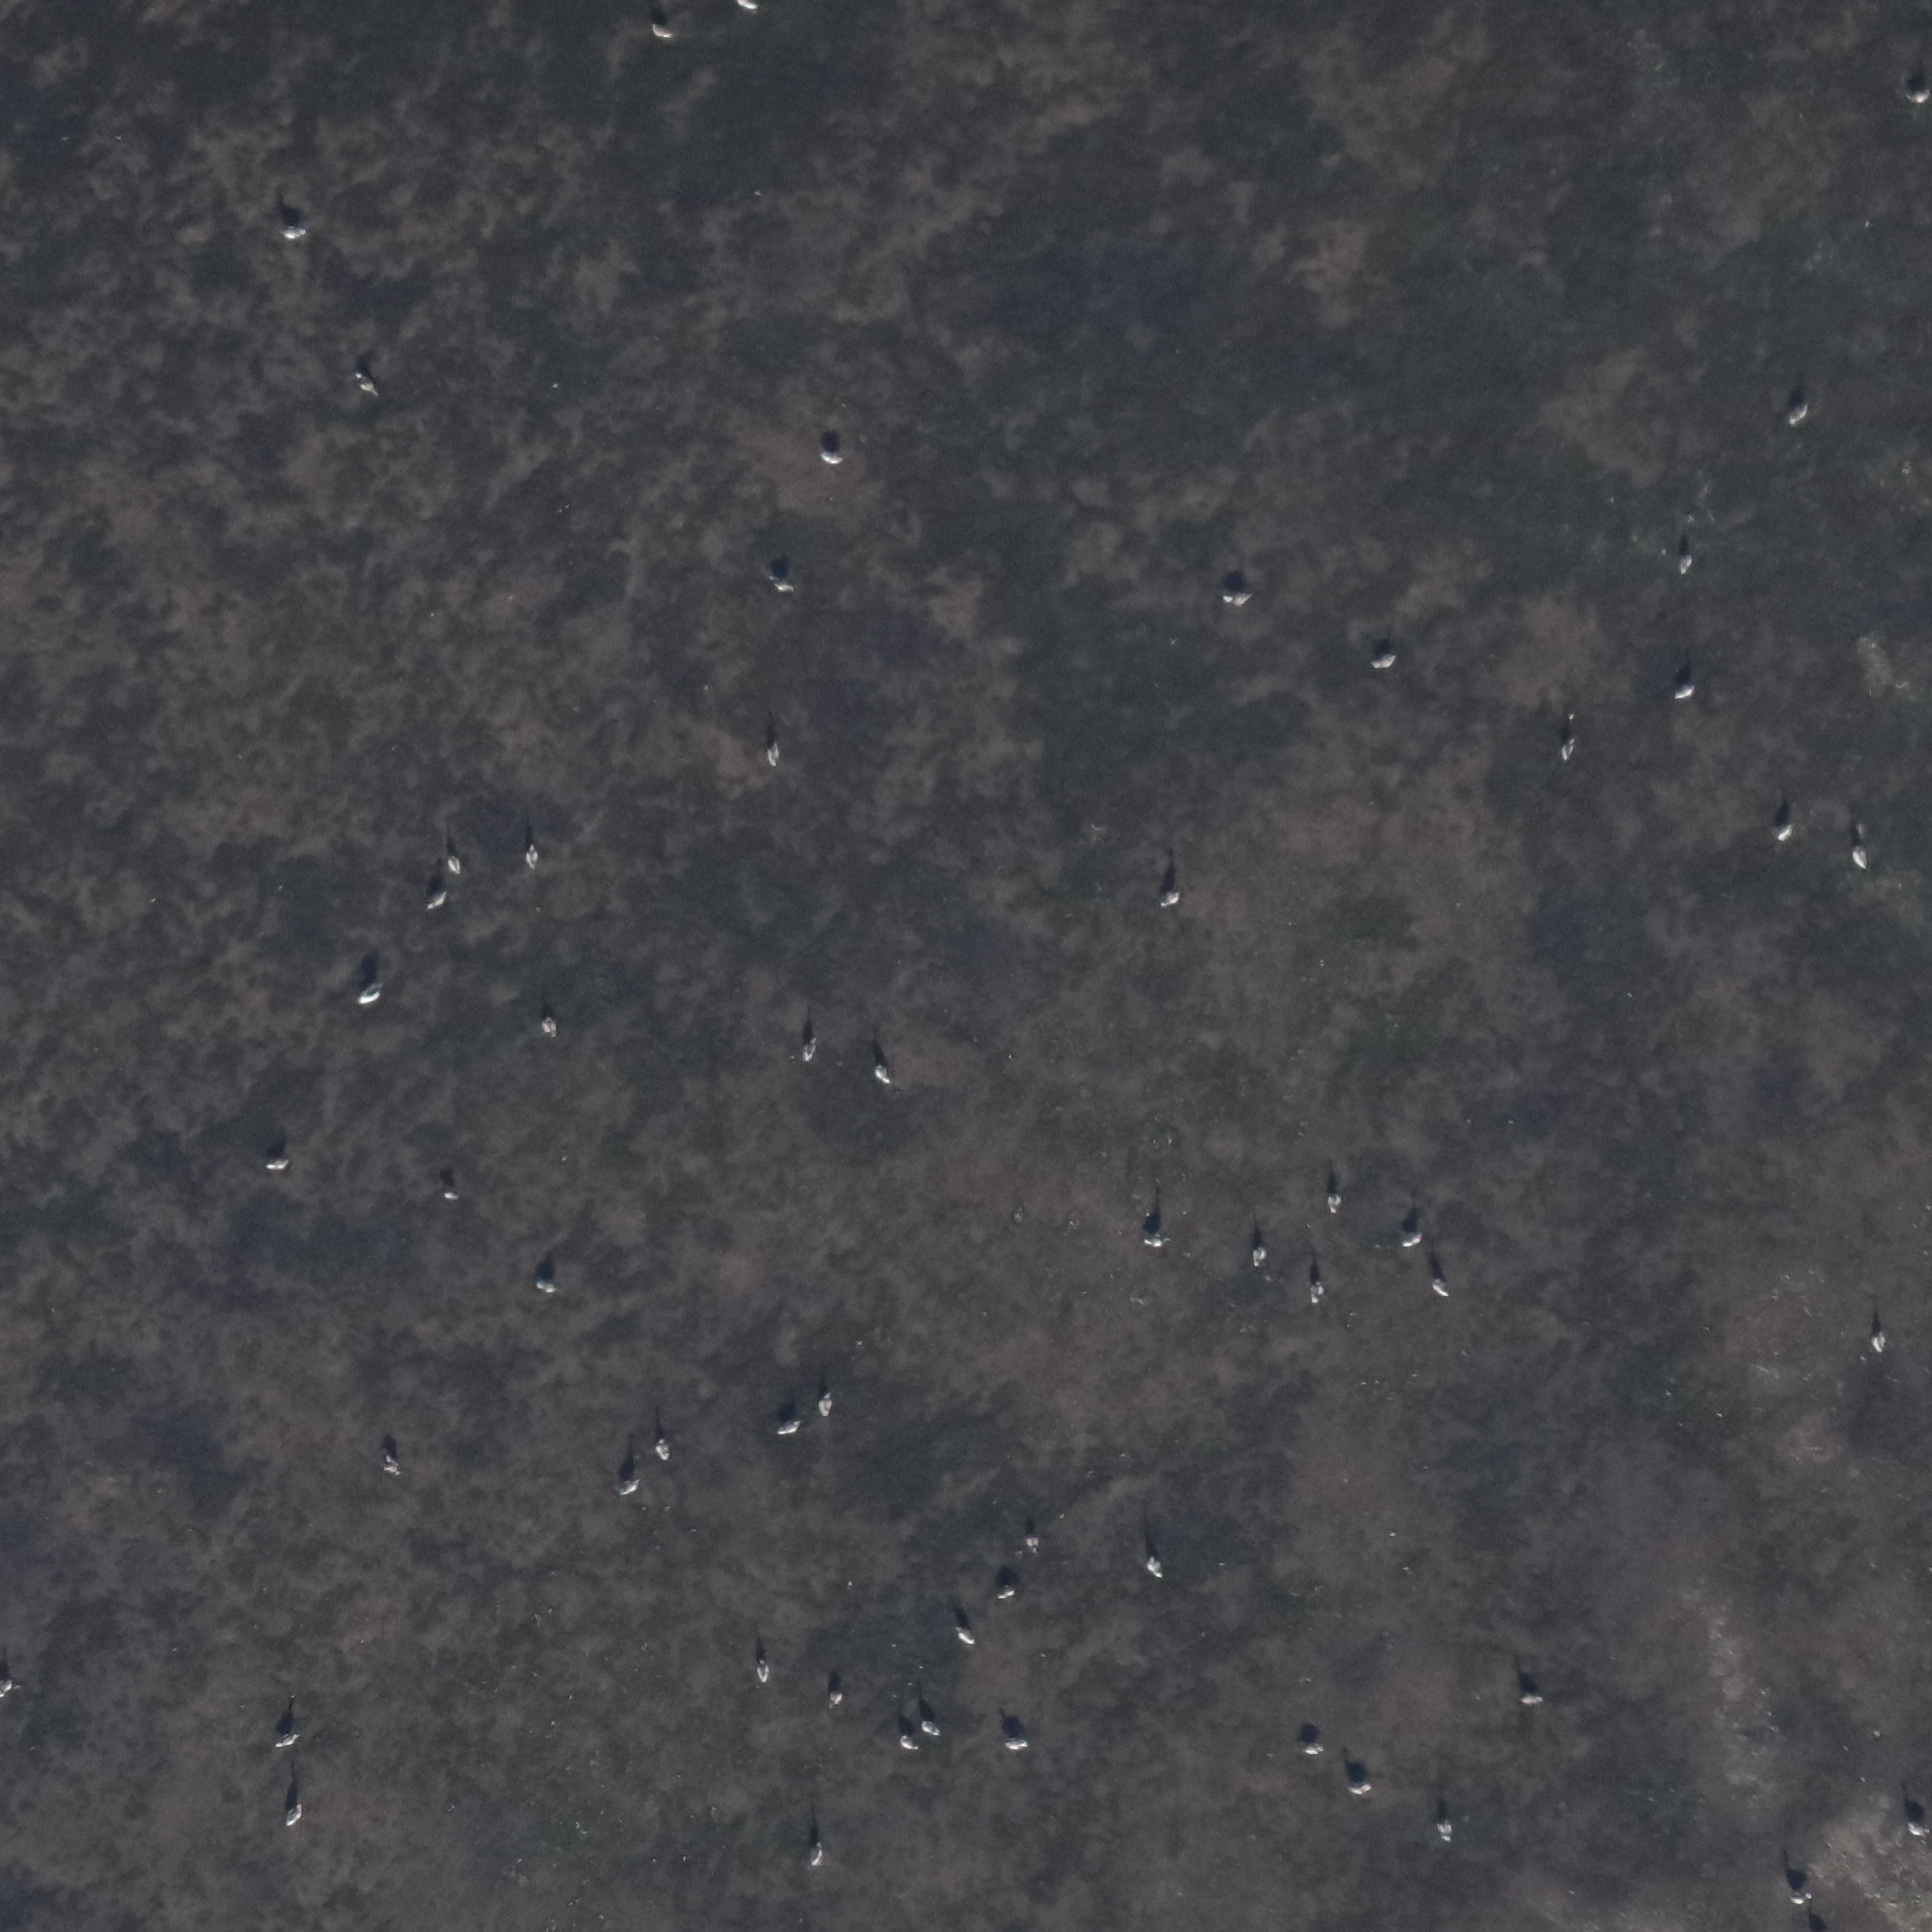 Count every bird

58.